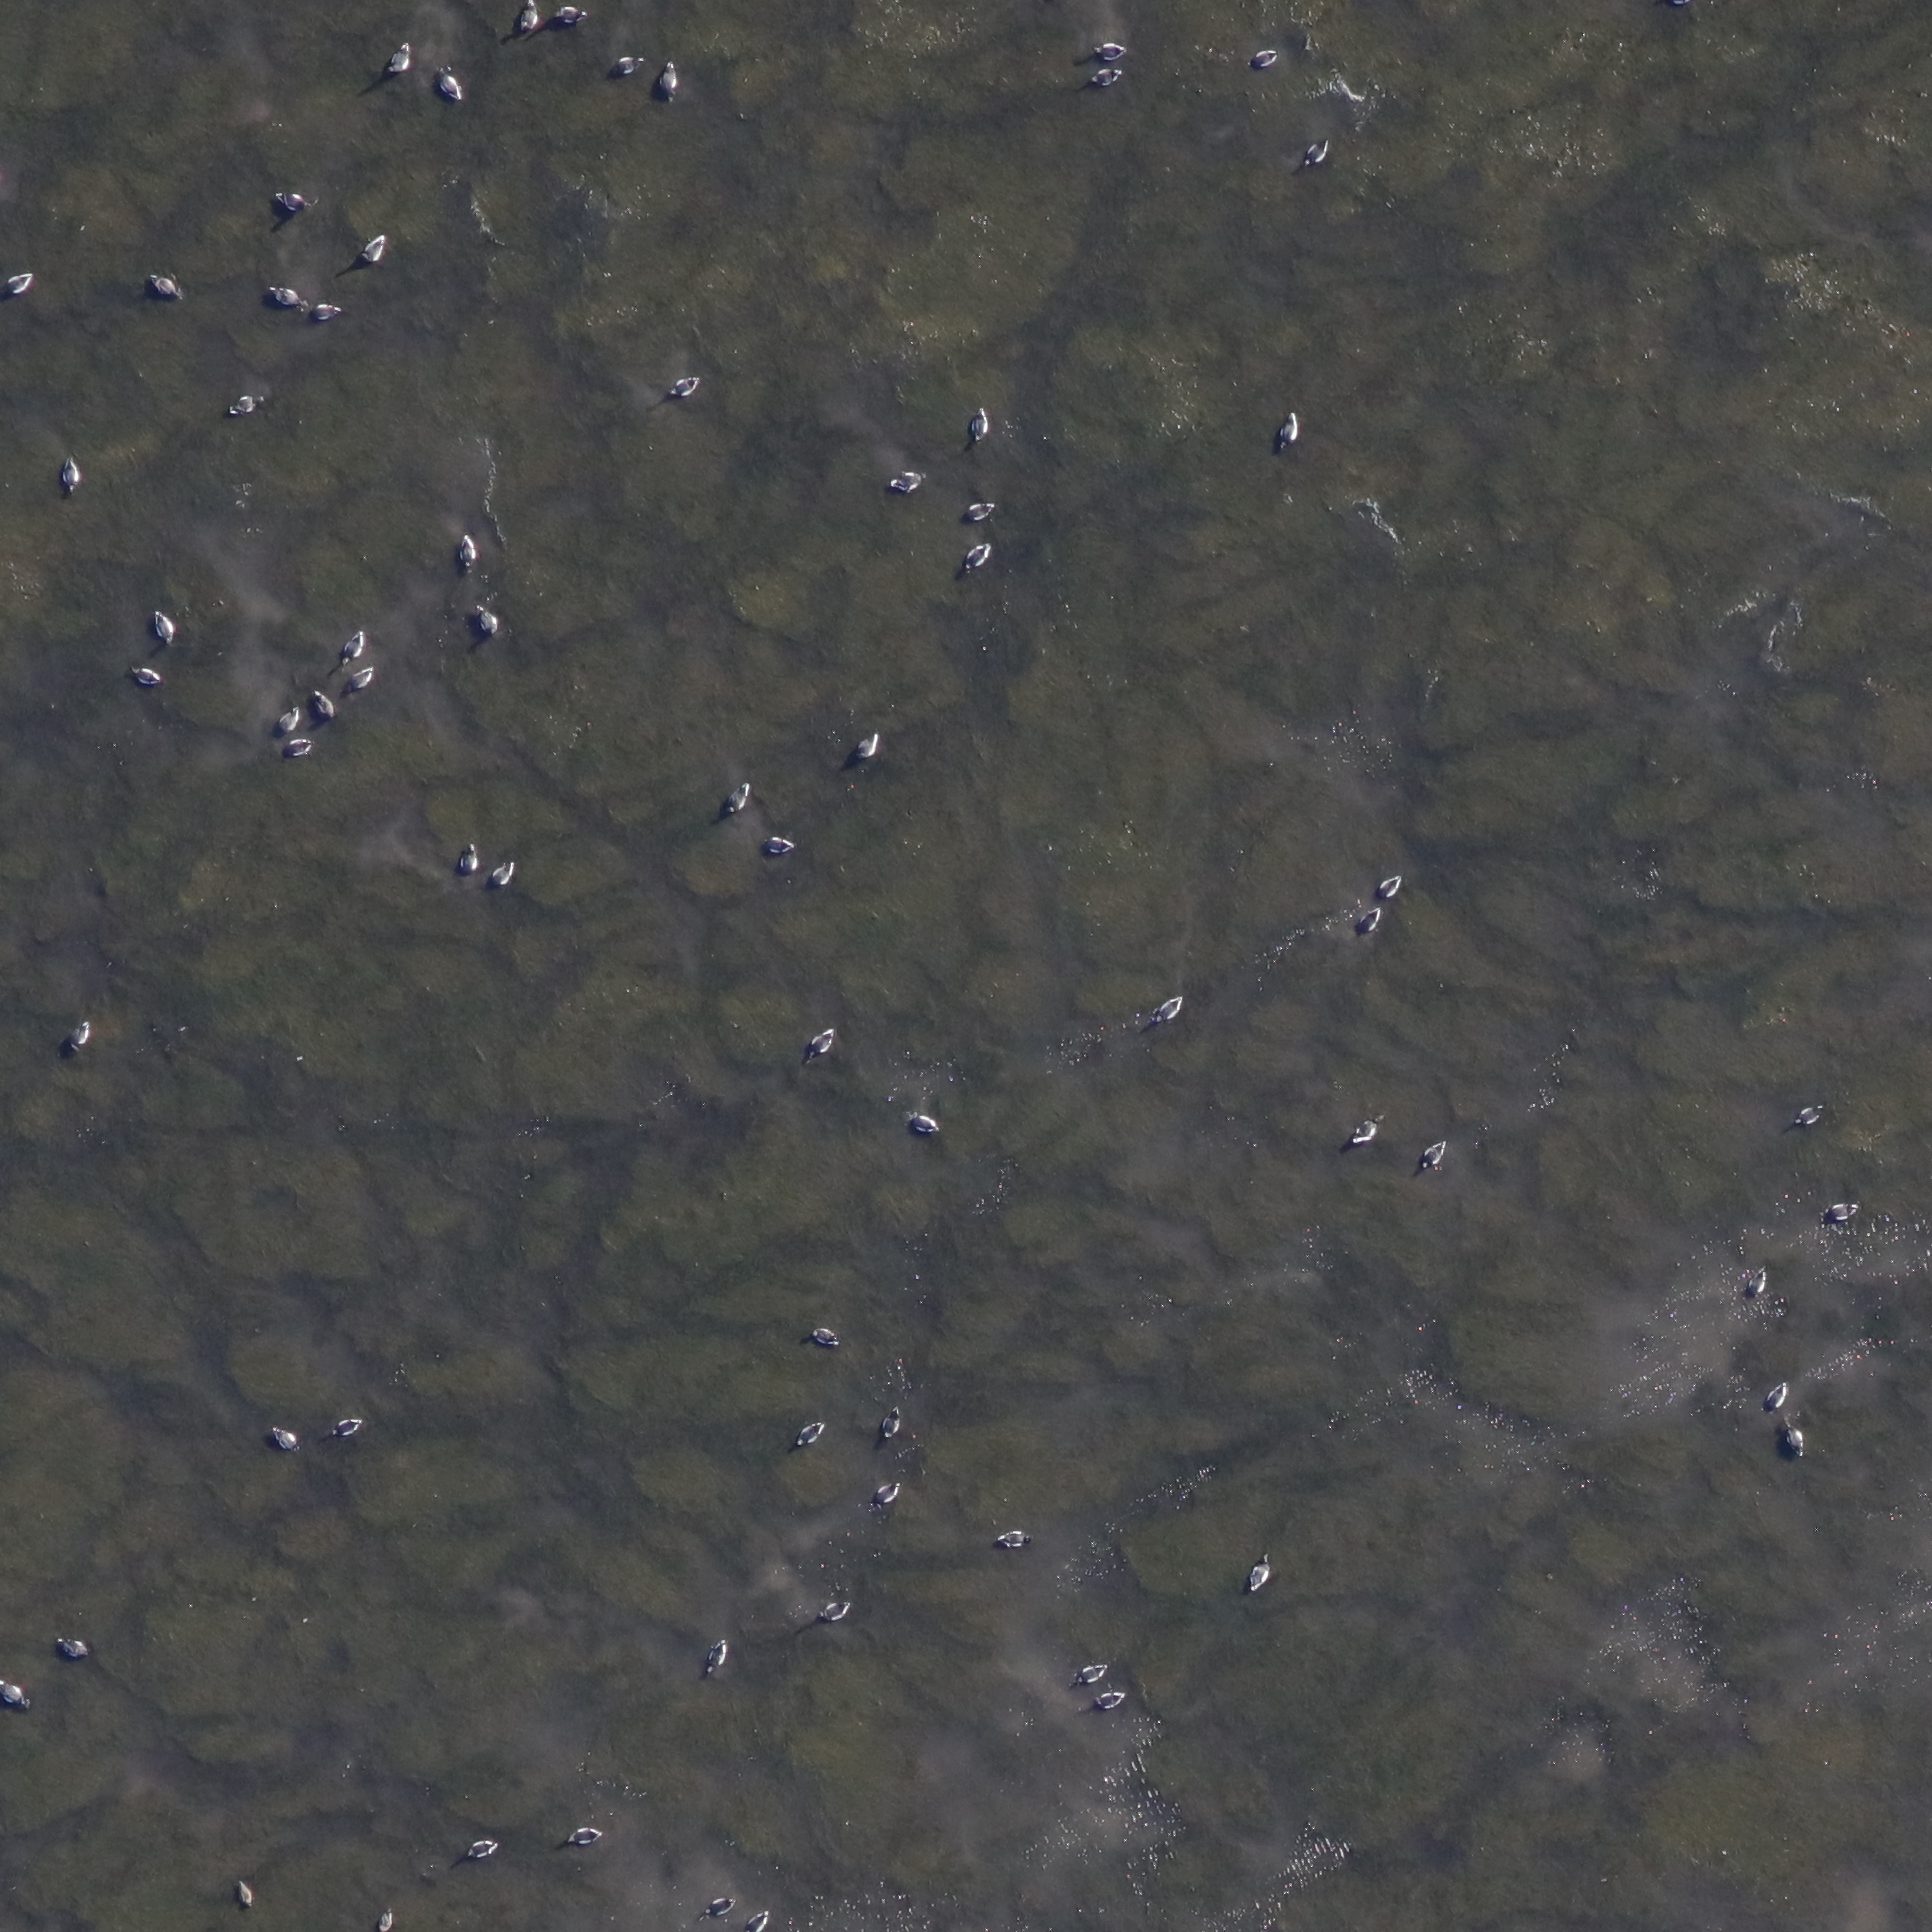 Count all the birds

71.